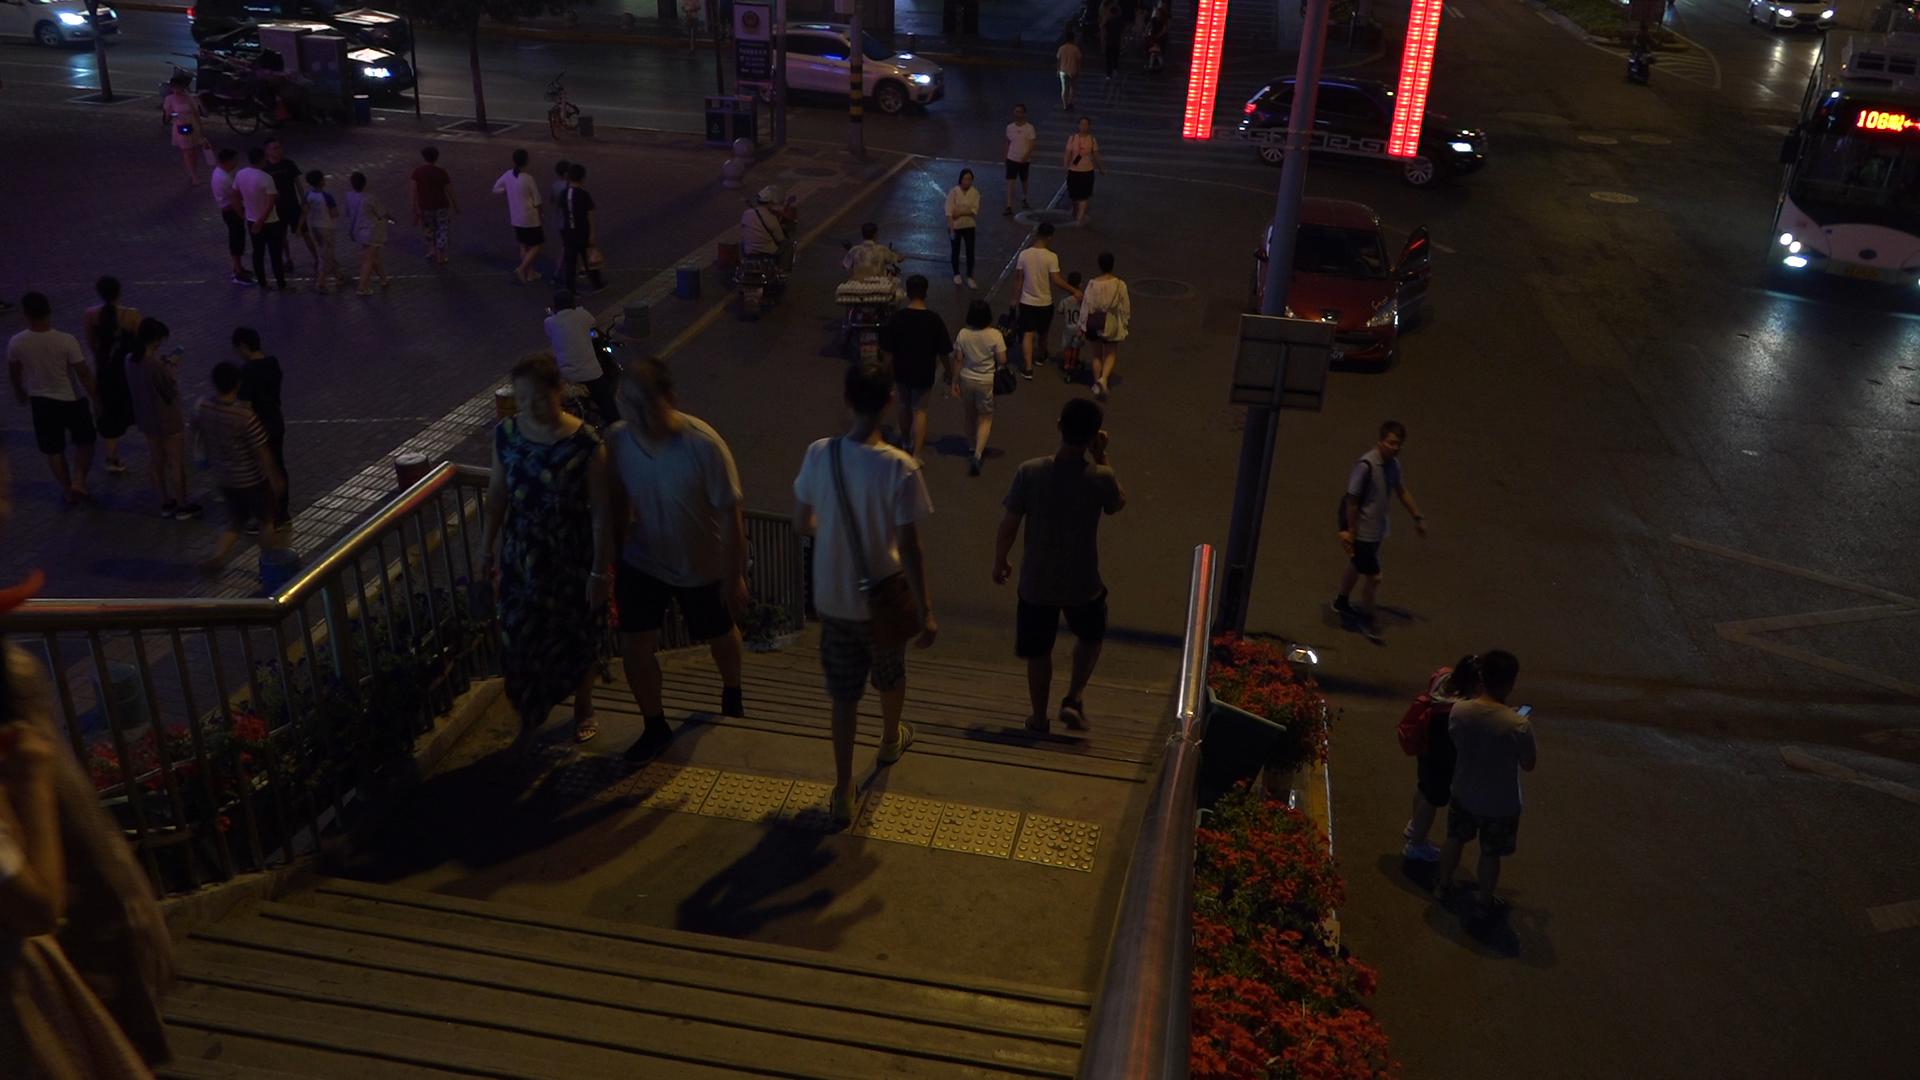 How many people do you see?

41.